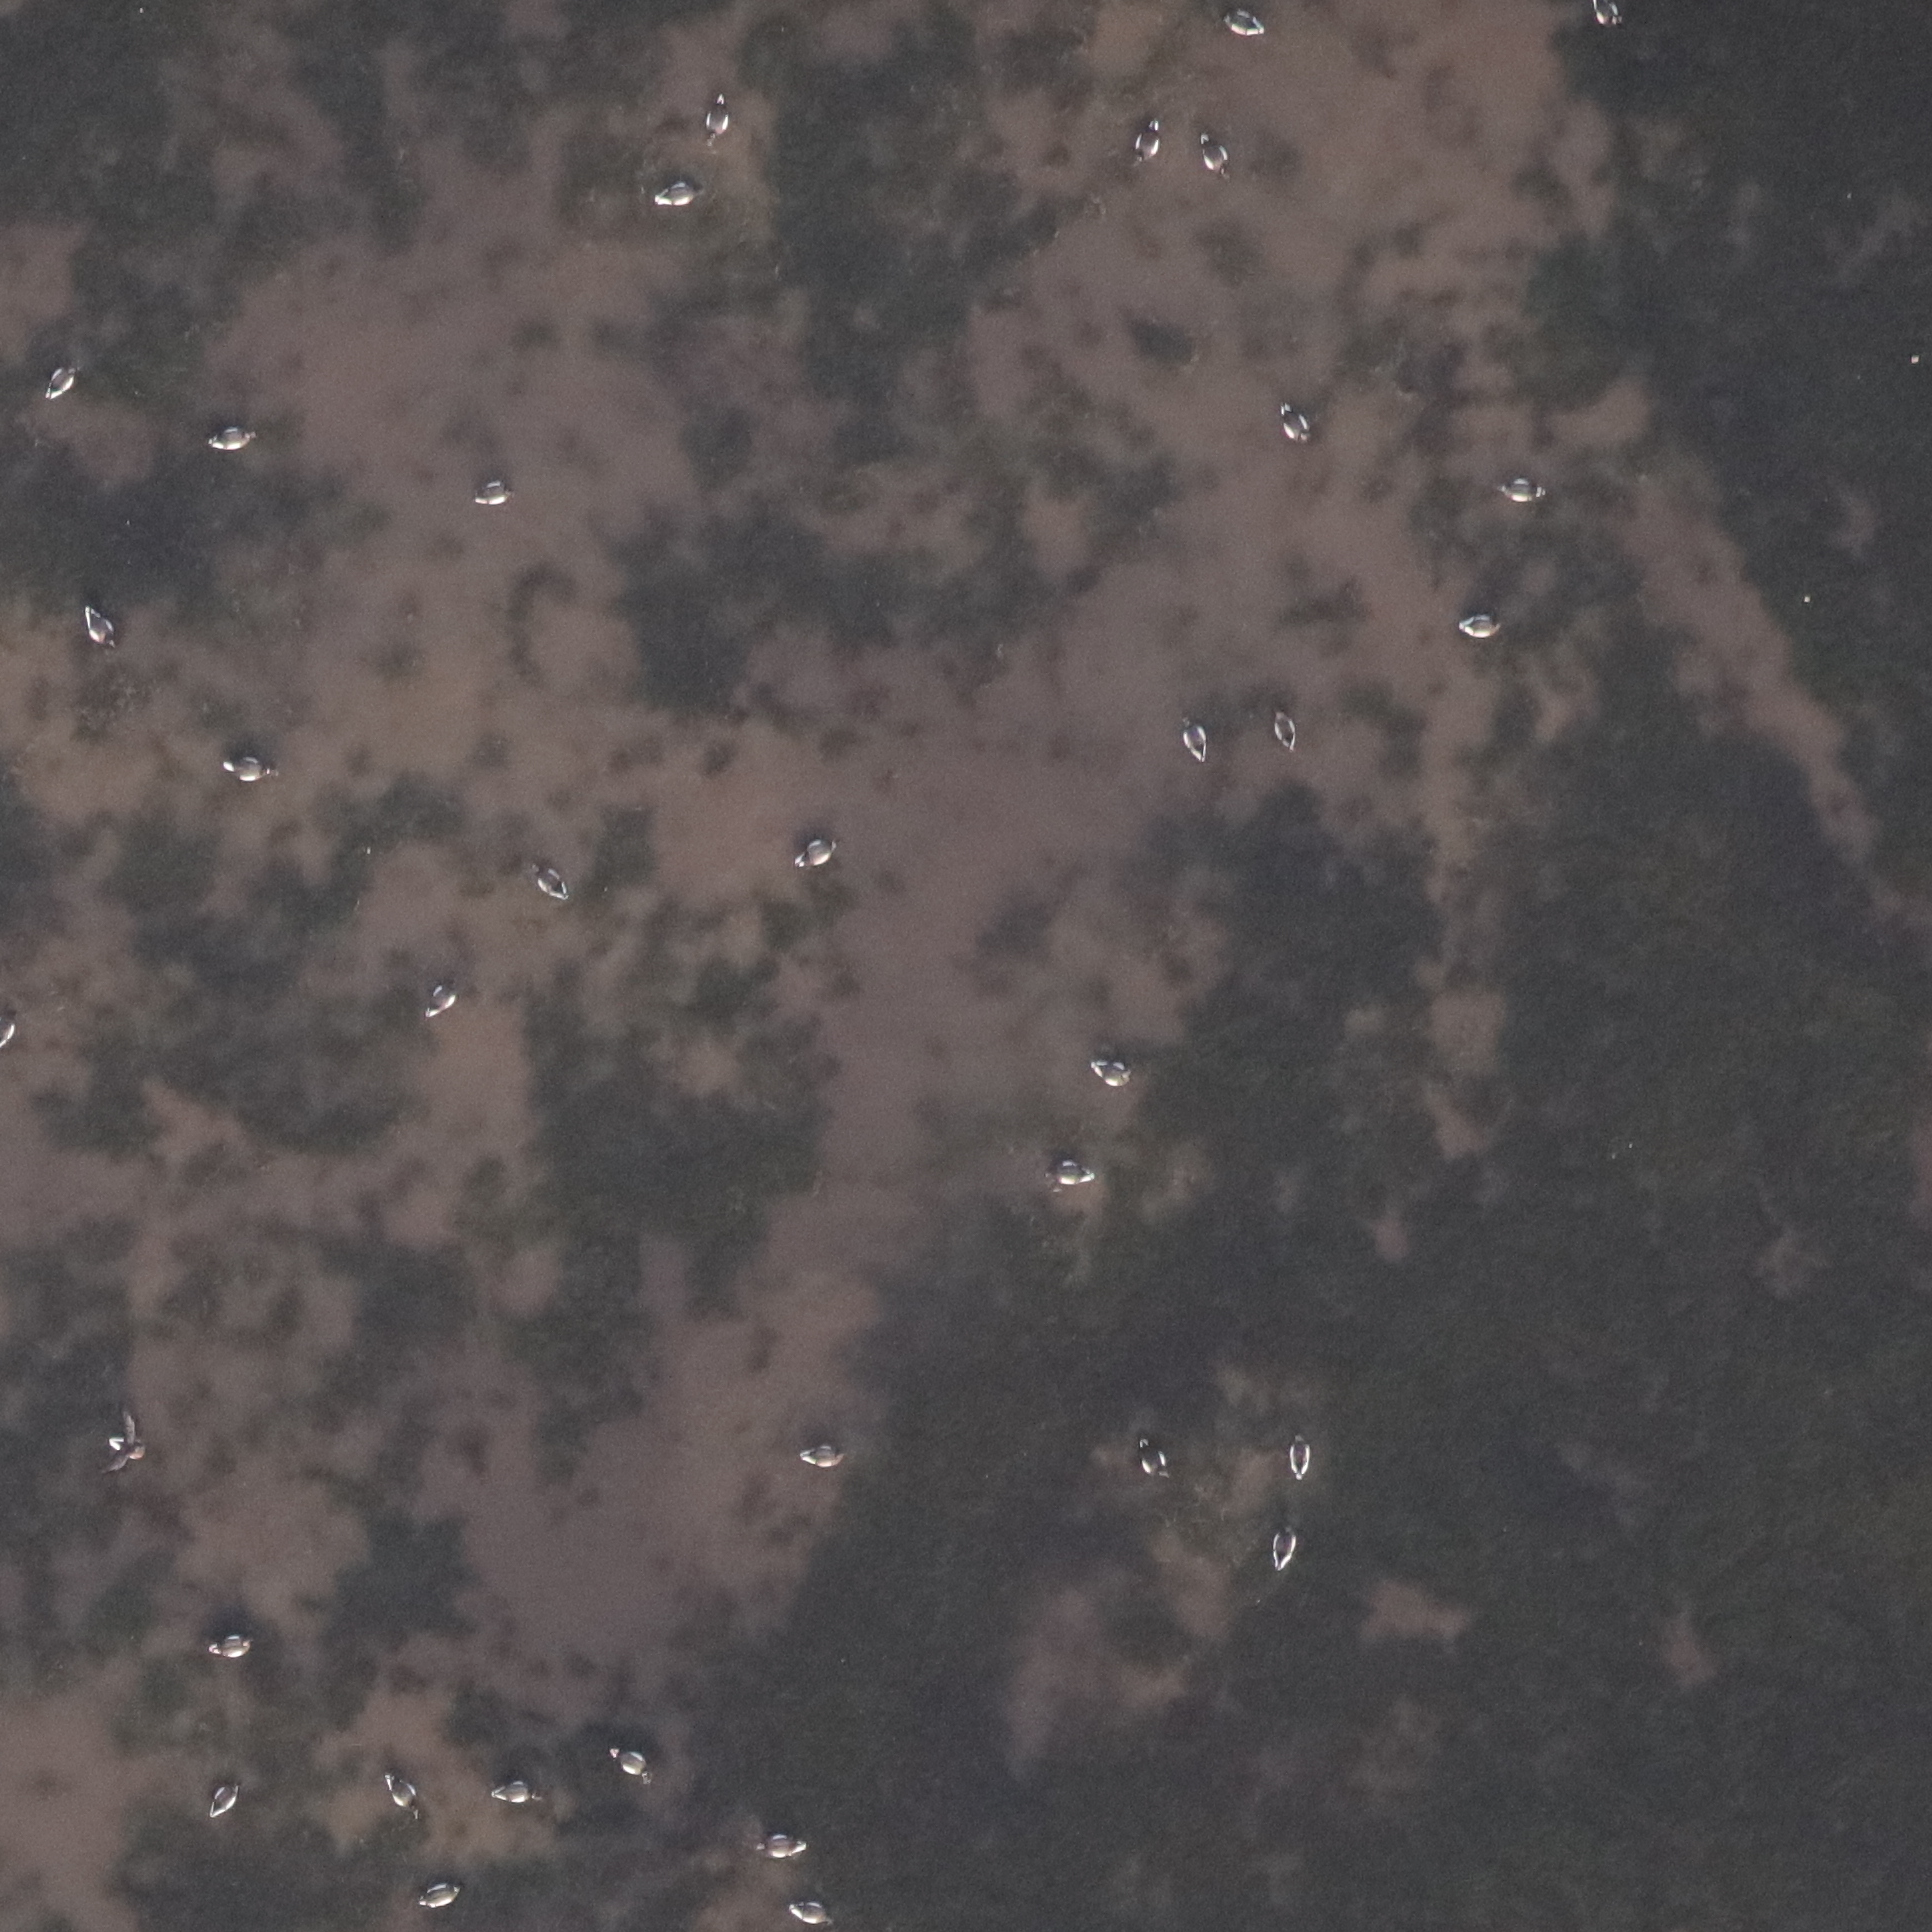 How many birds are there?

35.